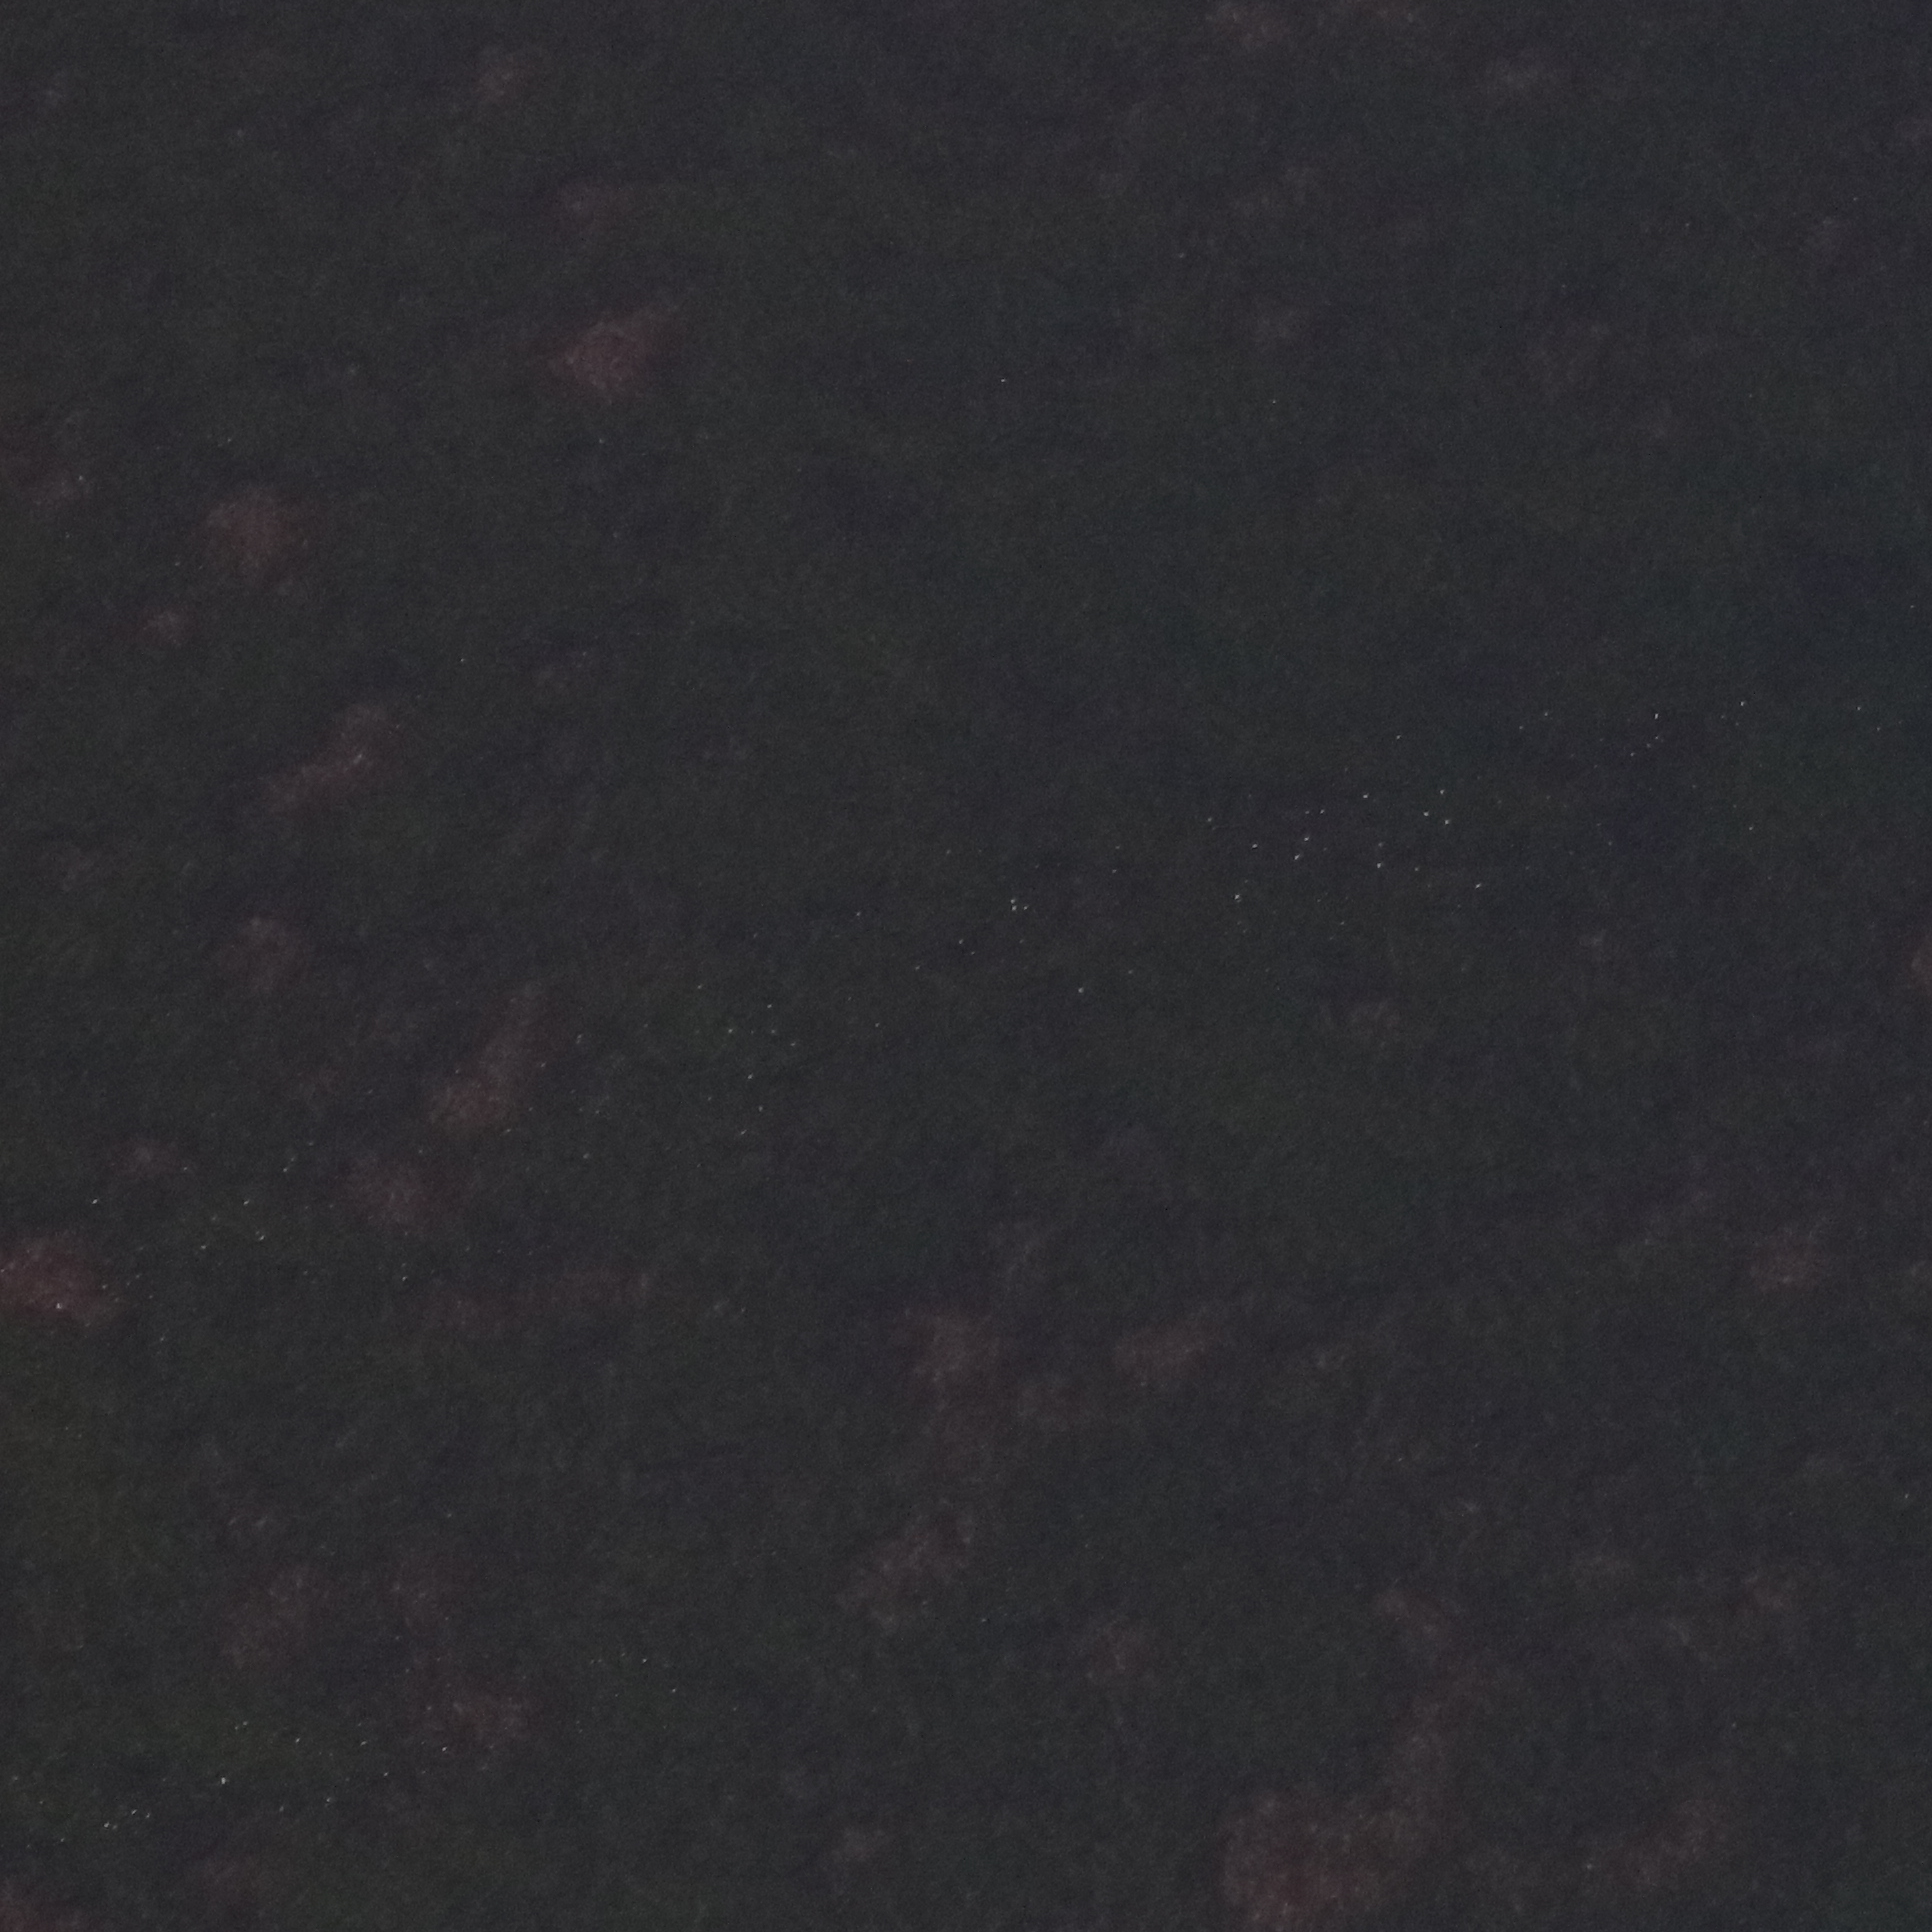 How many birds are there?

0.